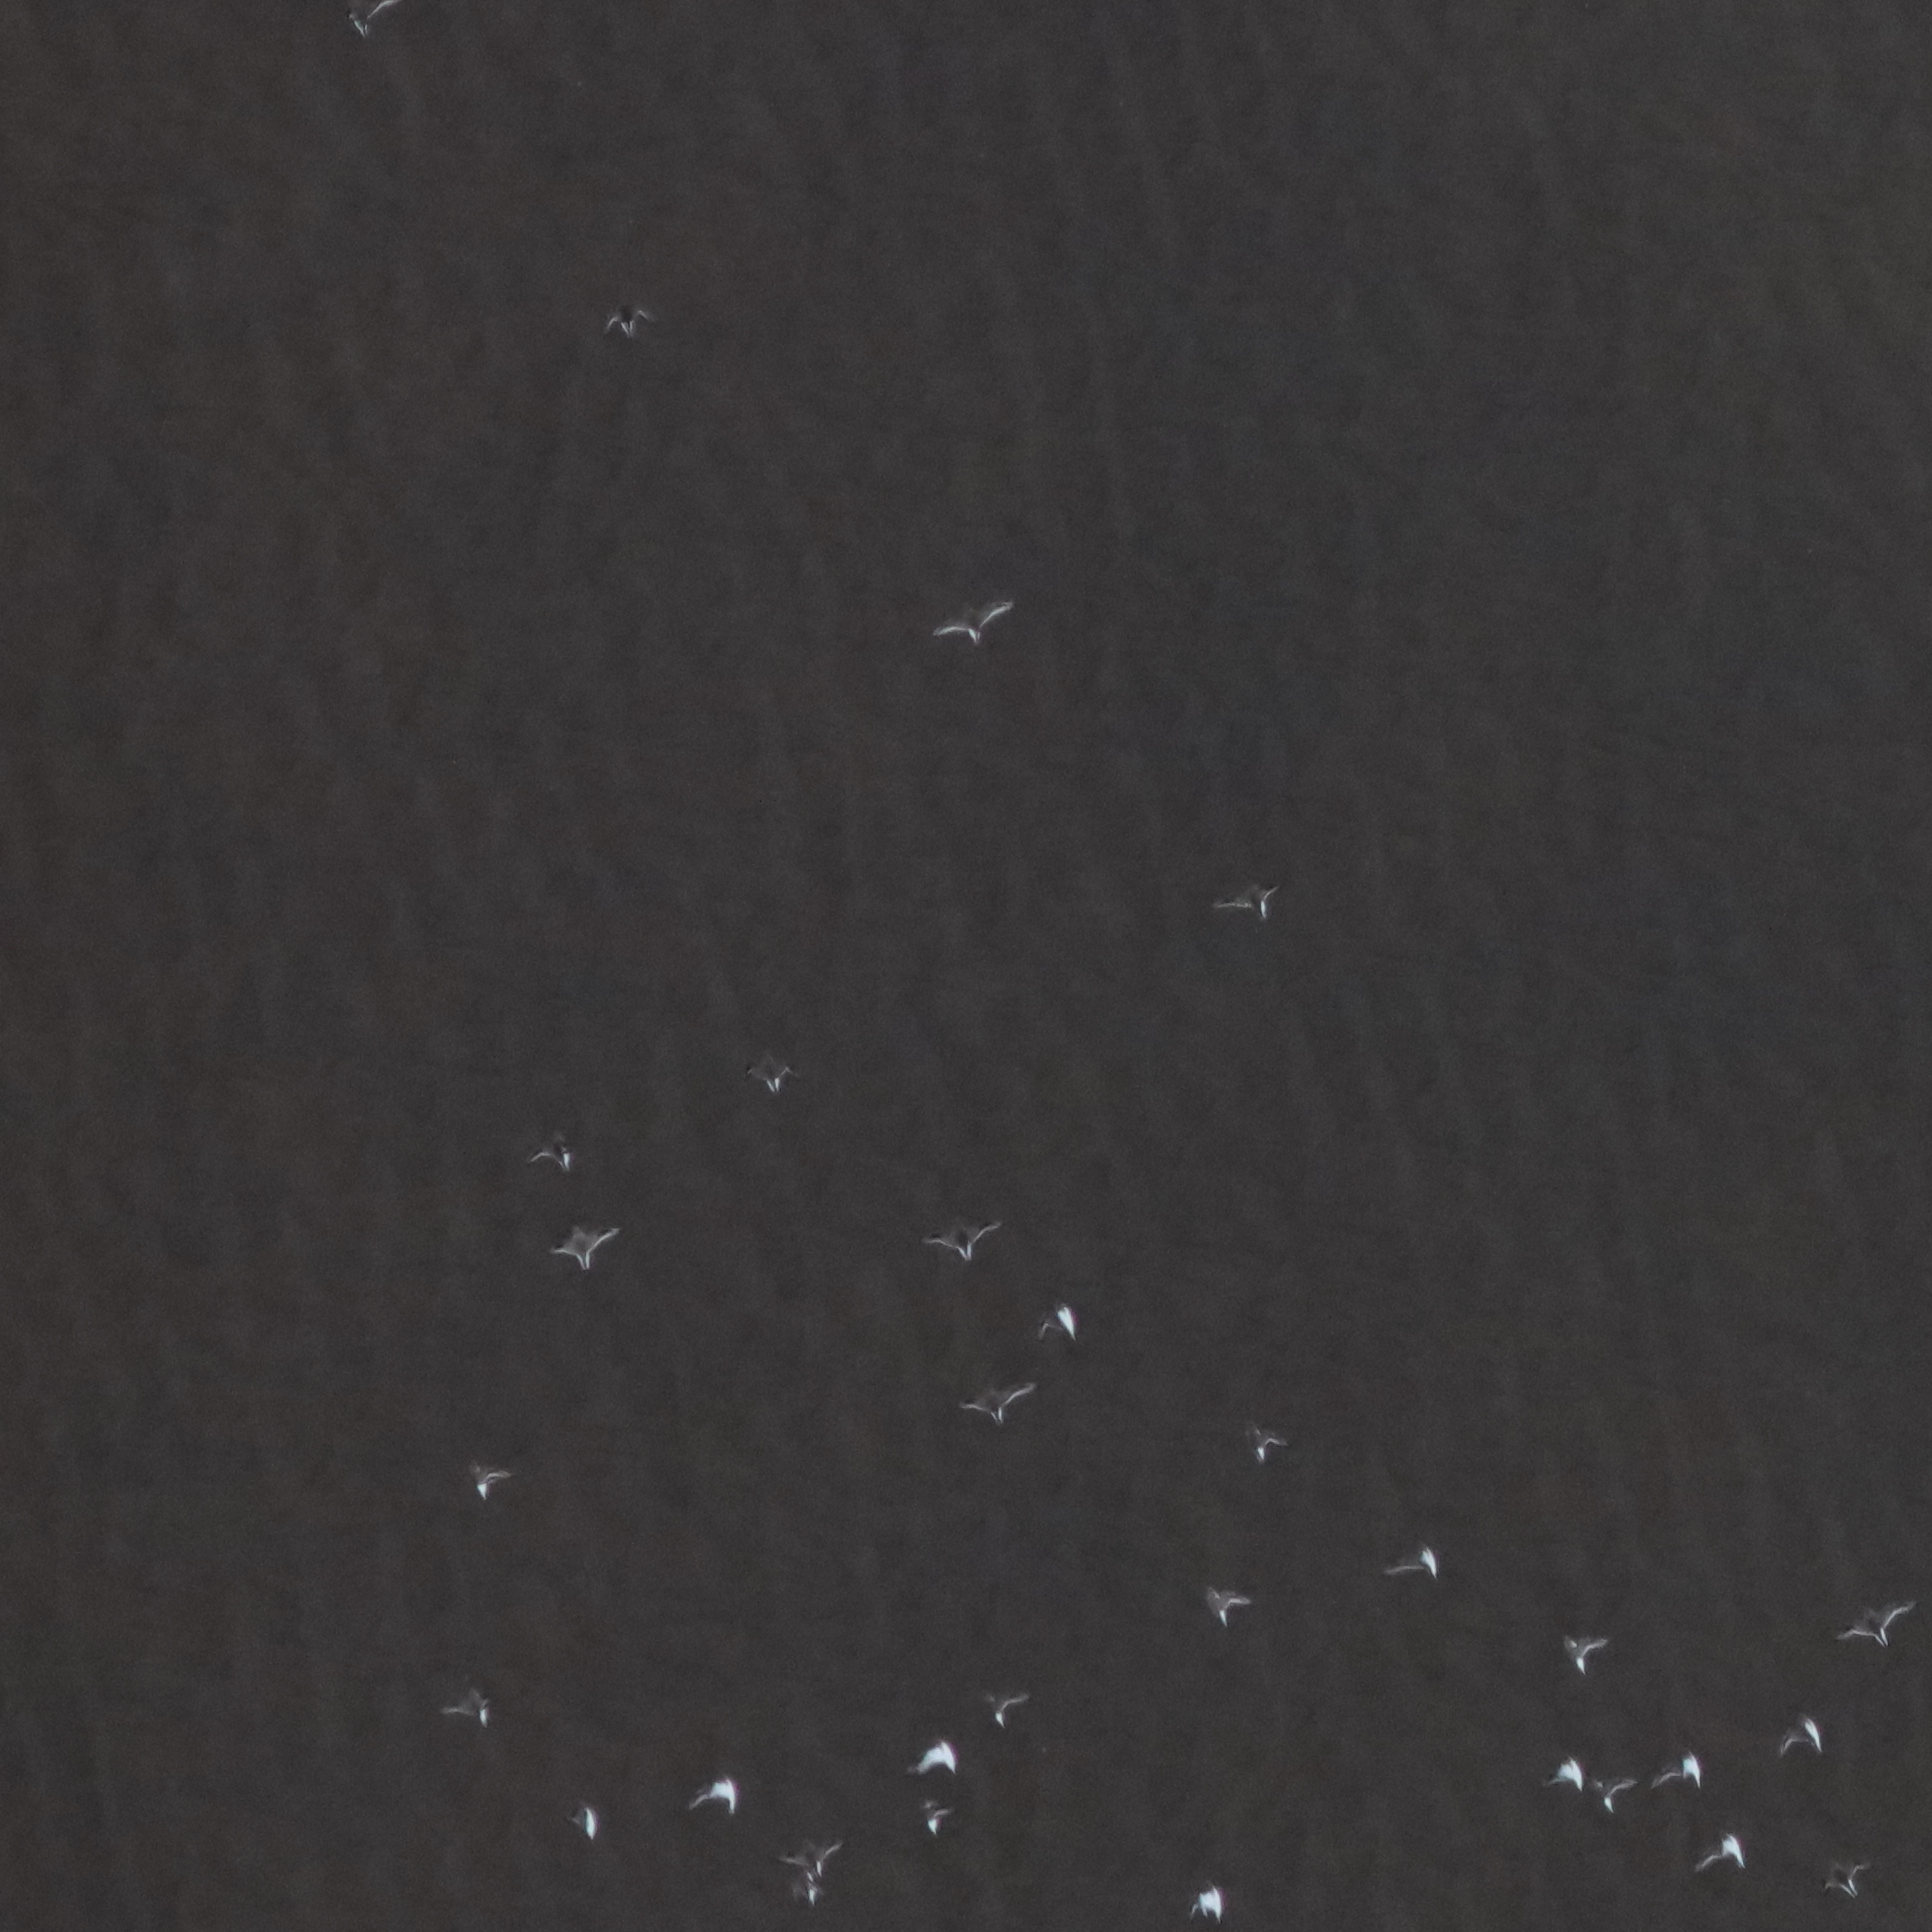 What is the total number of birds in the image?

31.